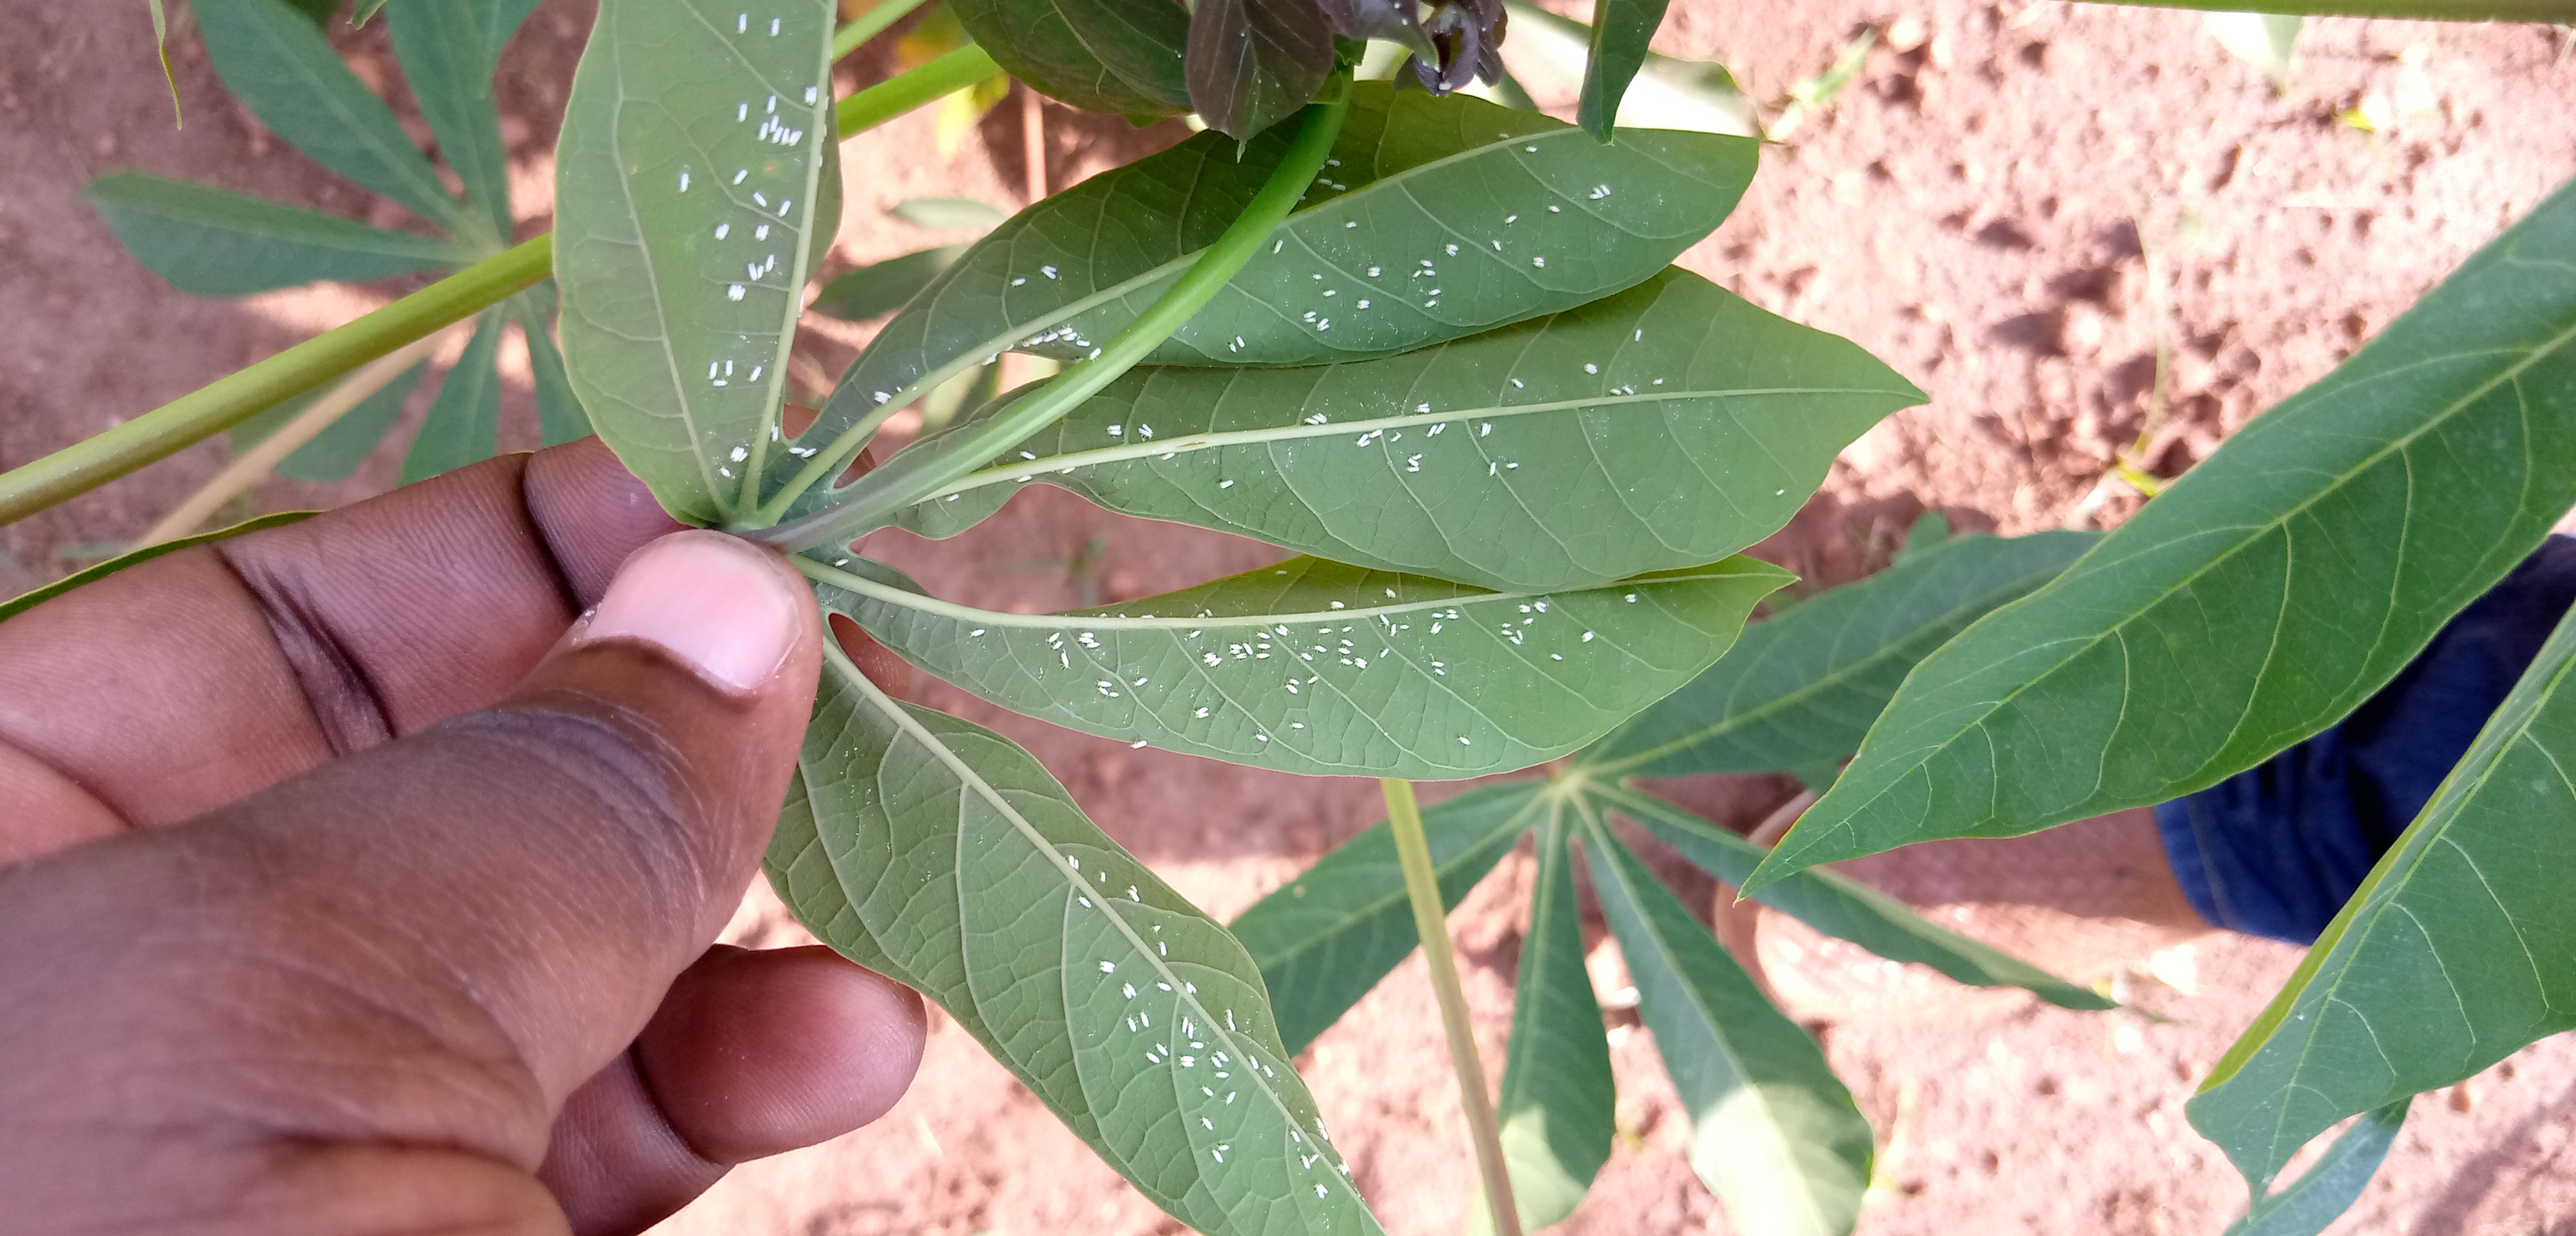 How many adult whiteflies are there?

232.